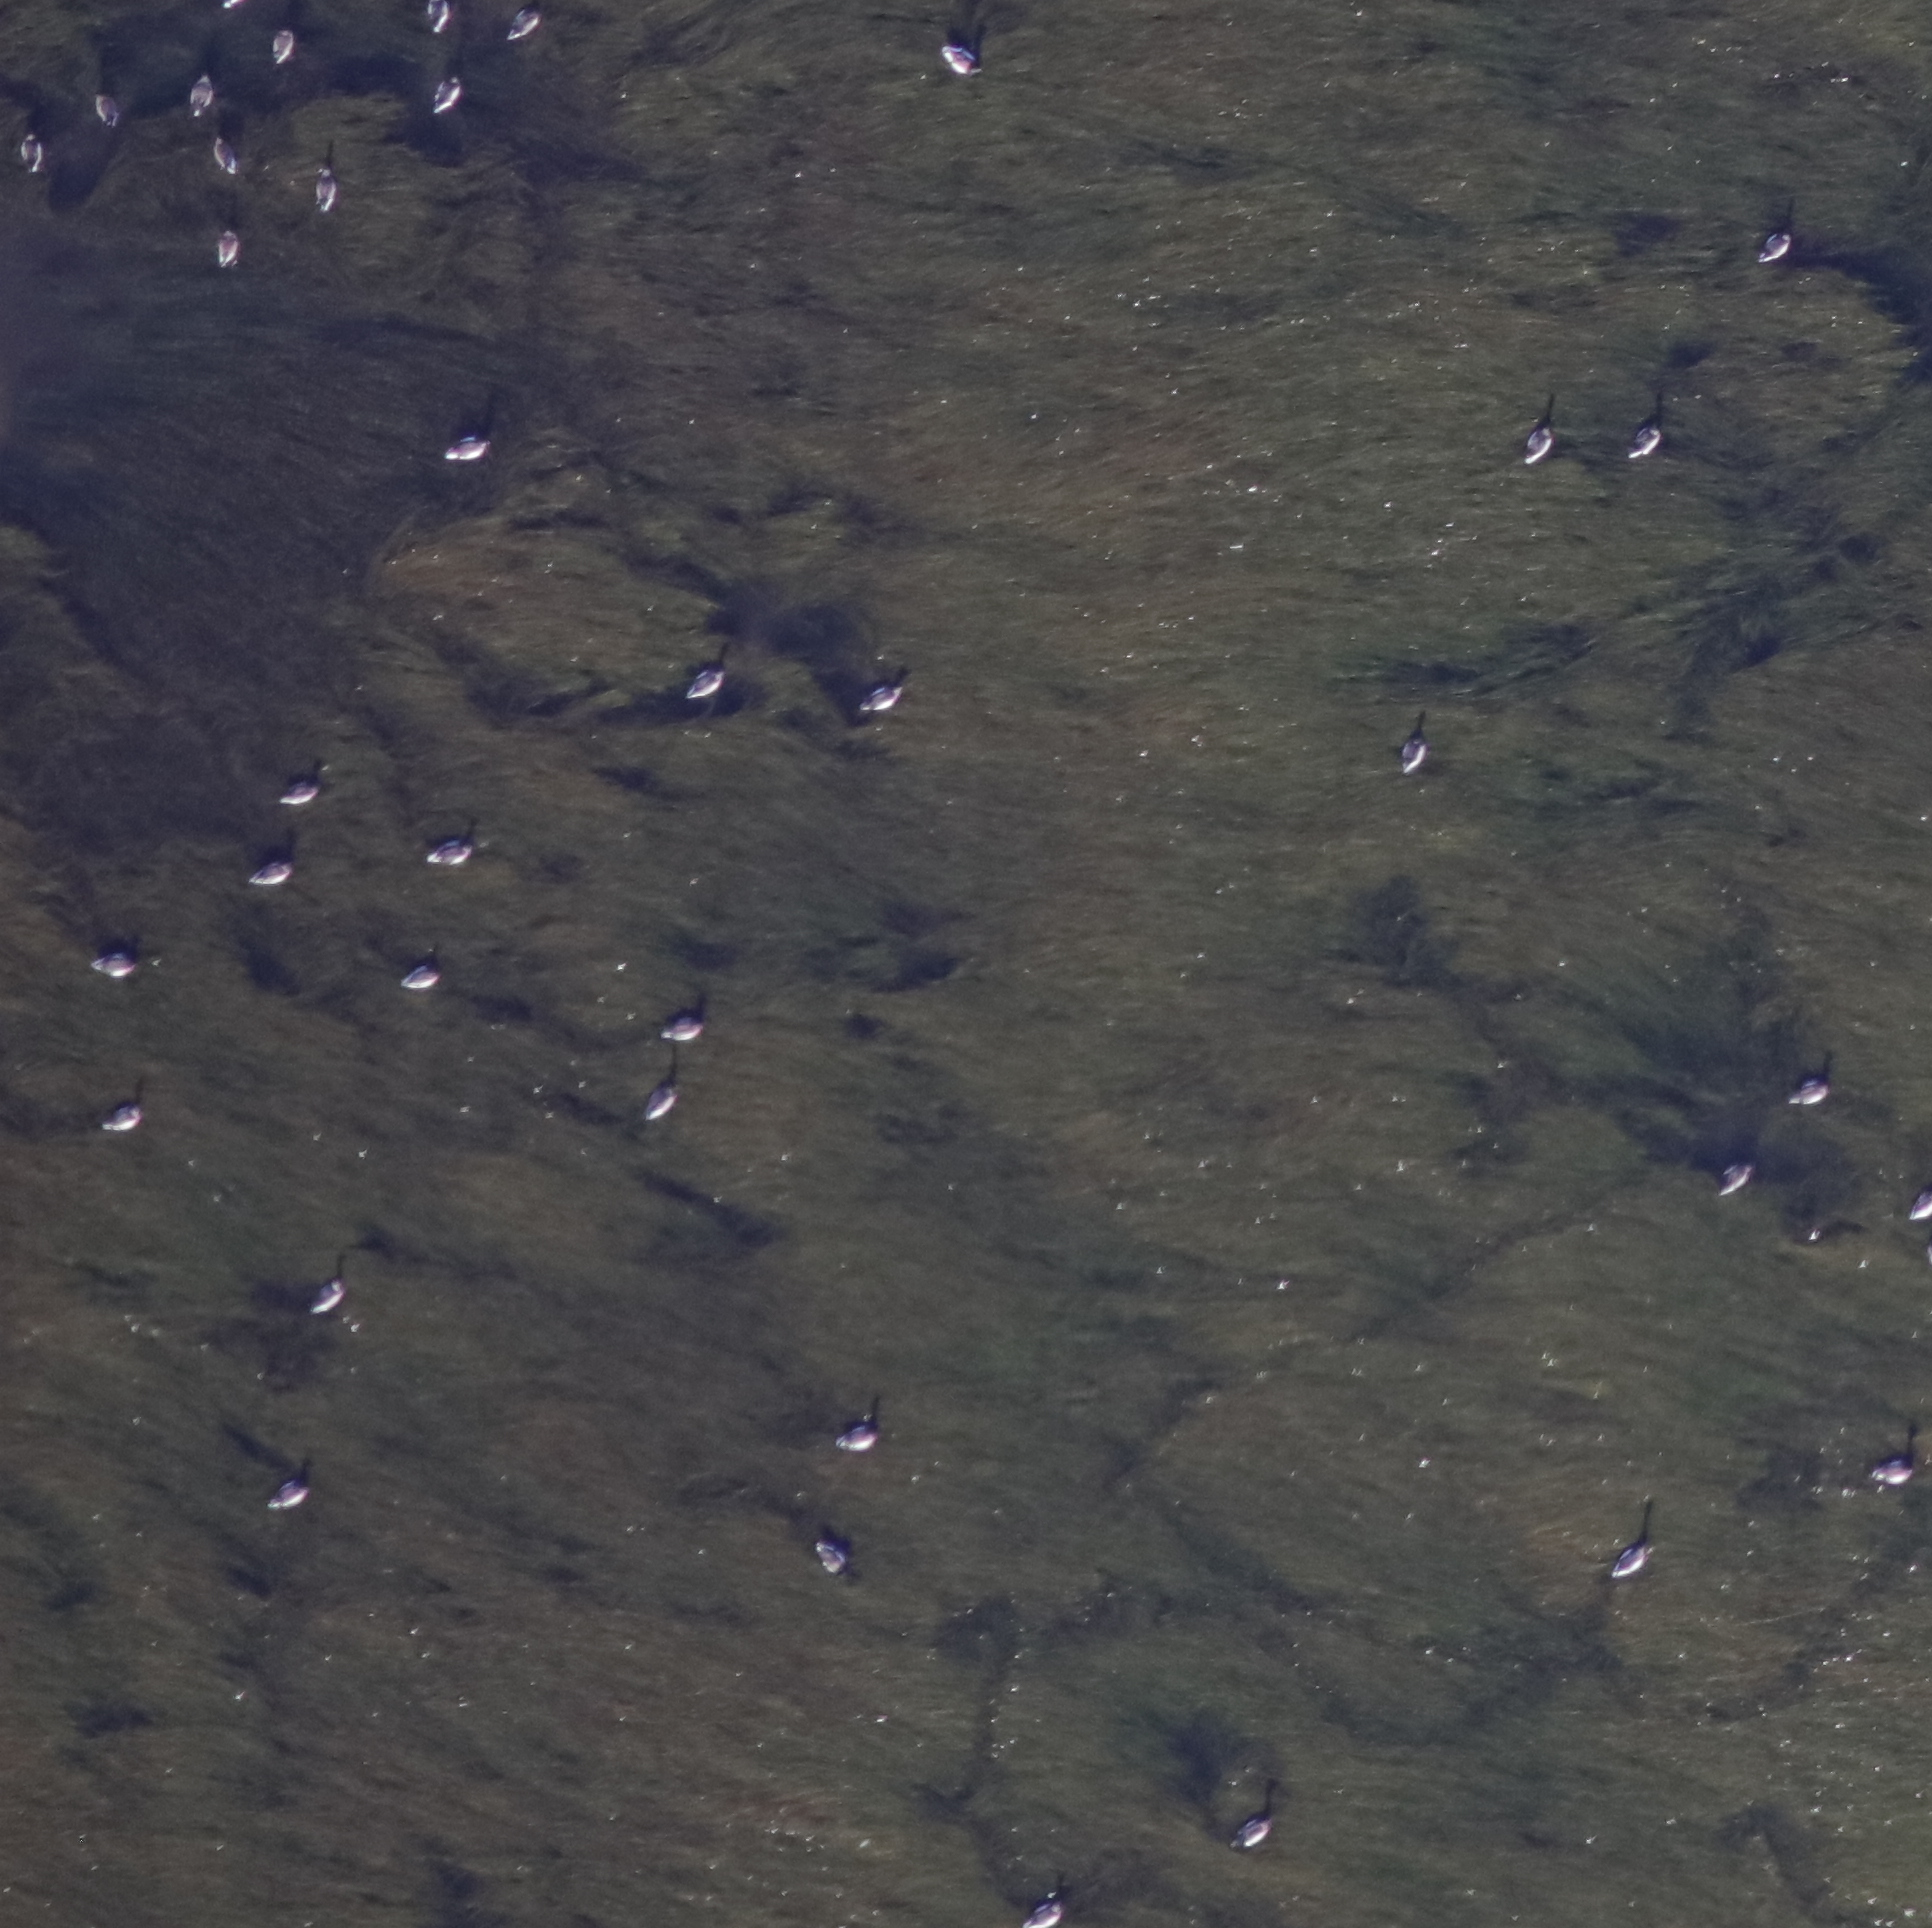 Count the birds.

37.